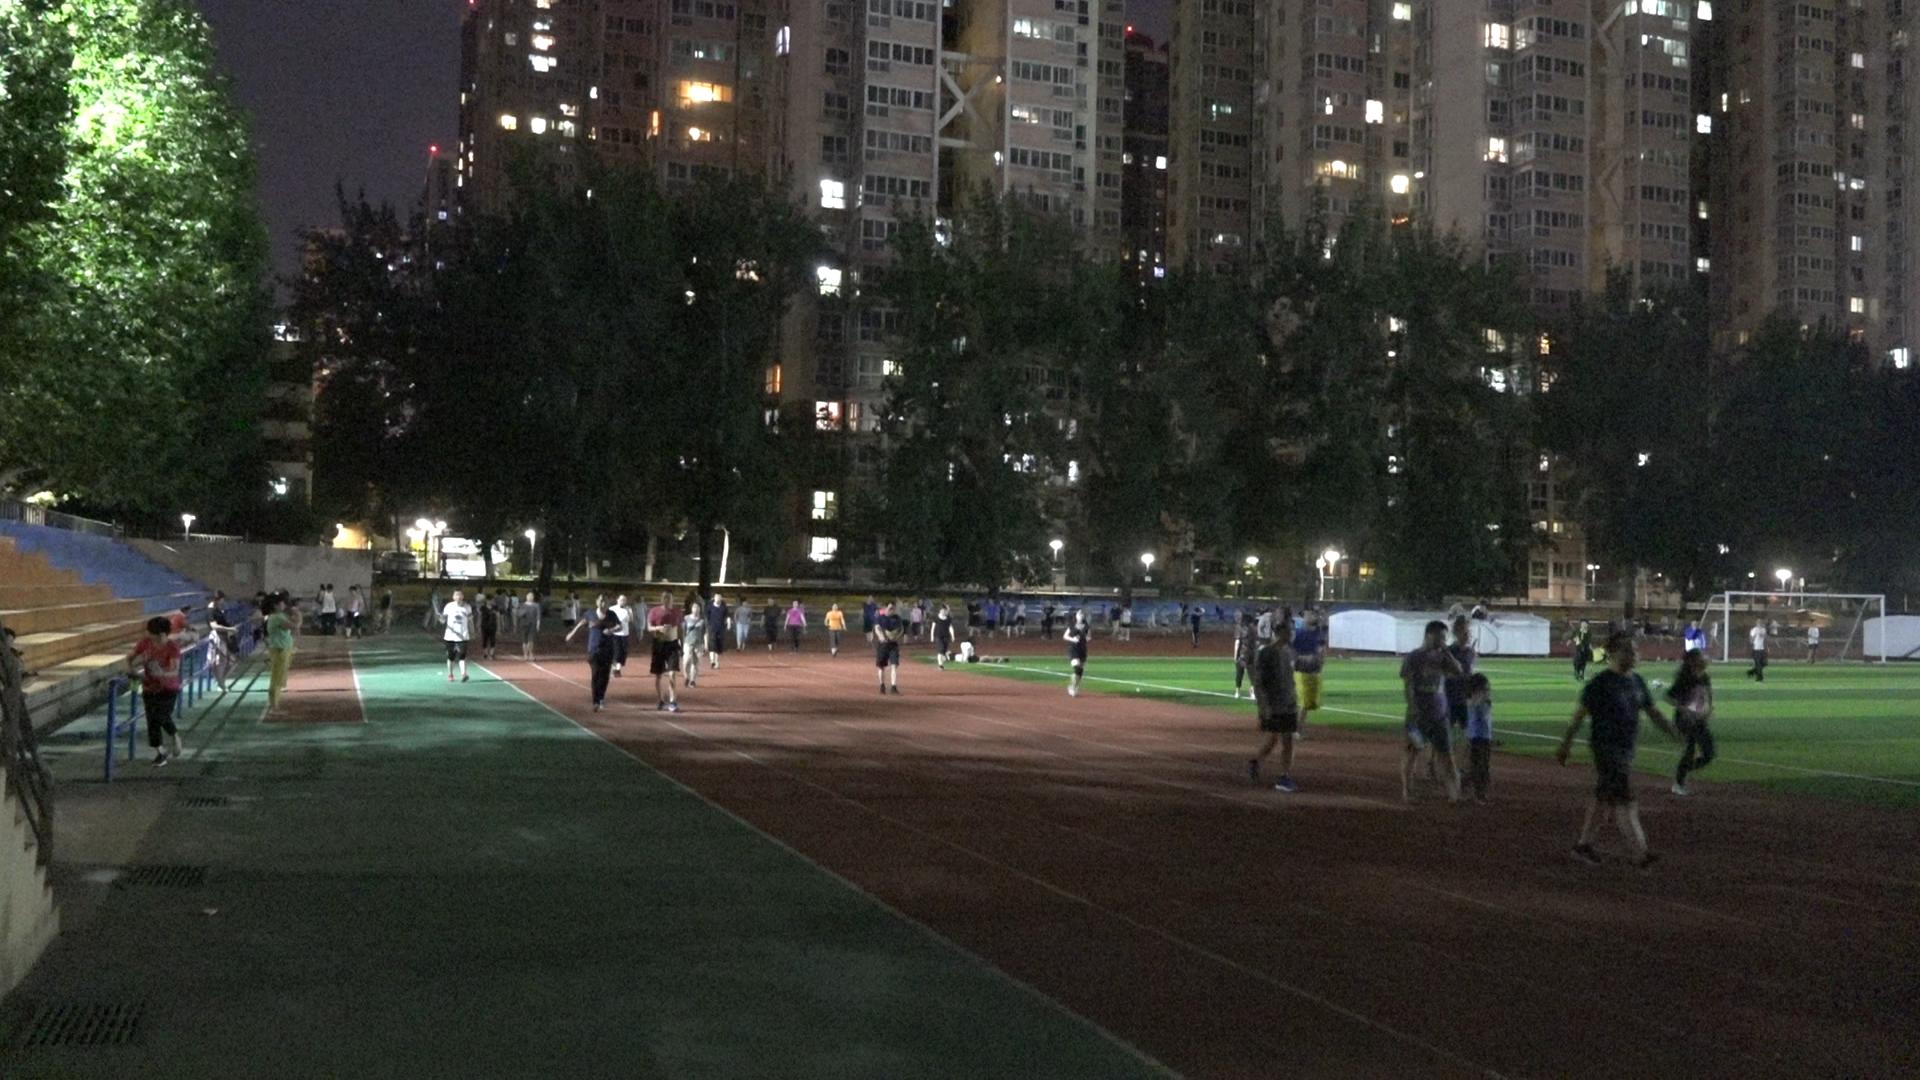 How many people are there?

80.